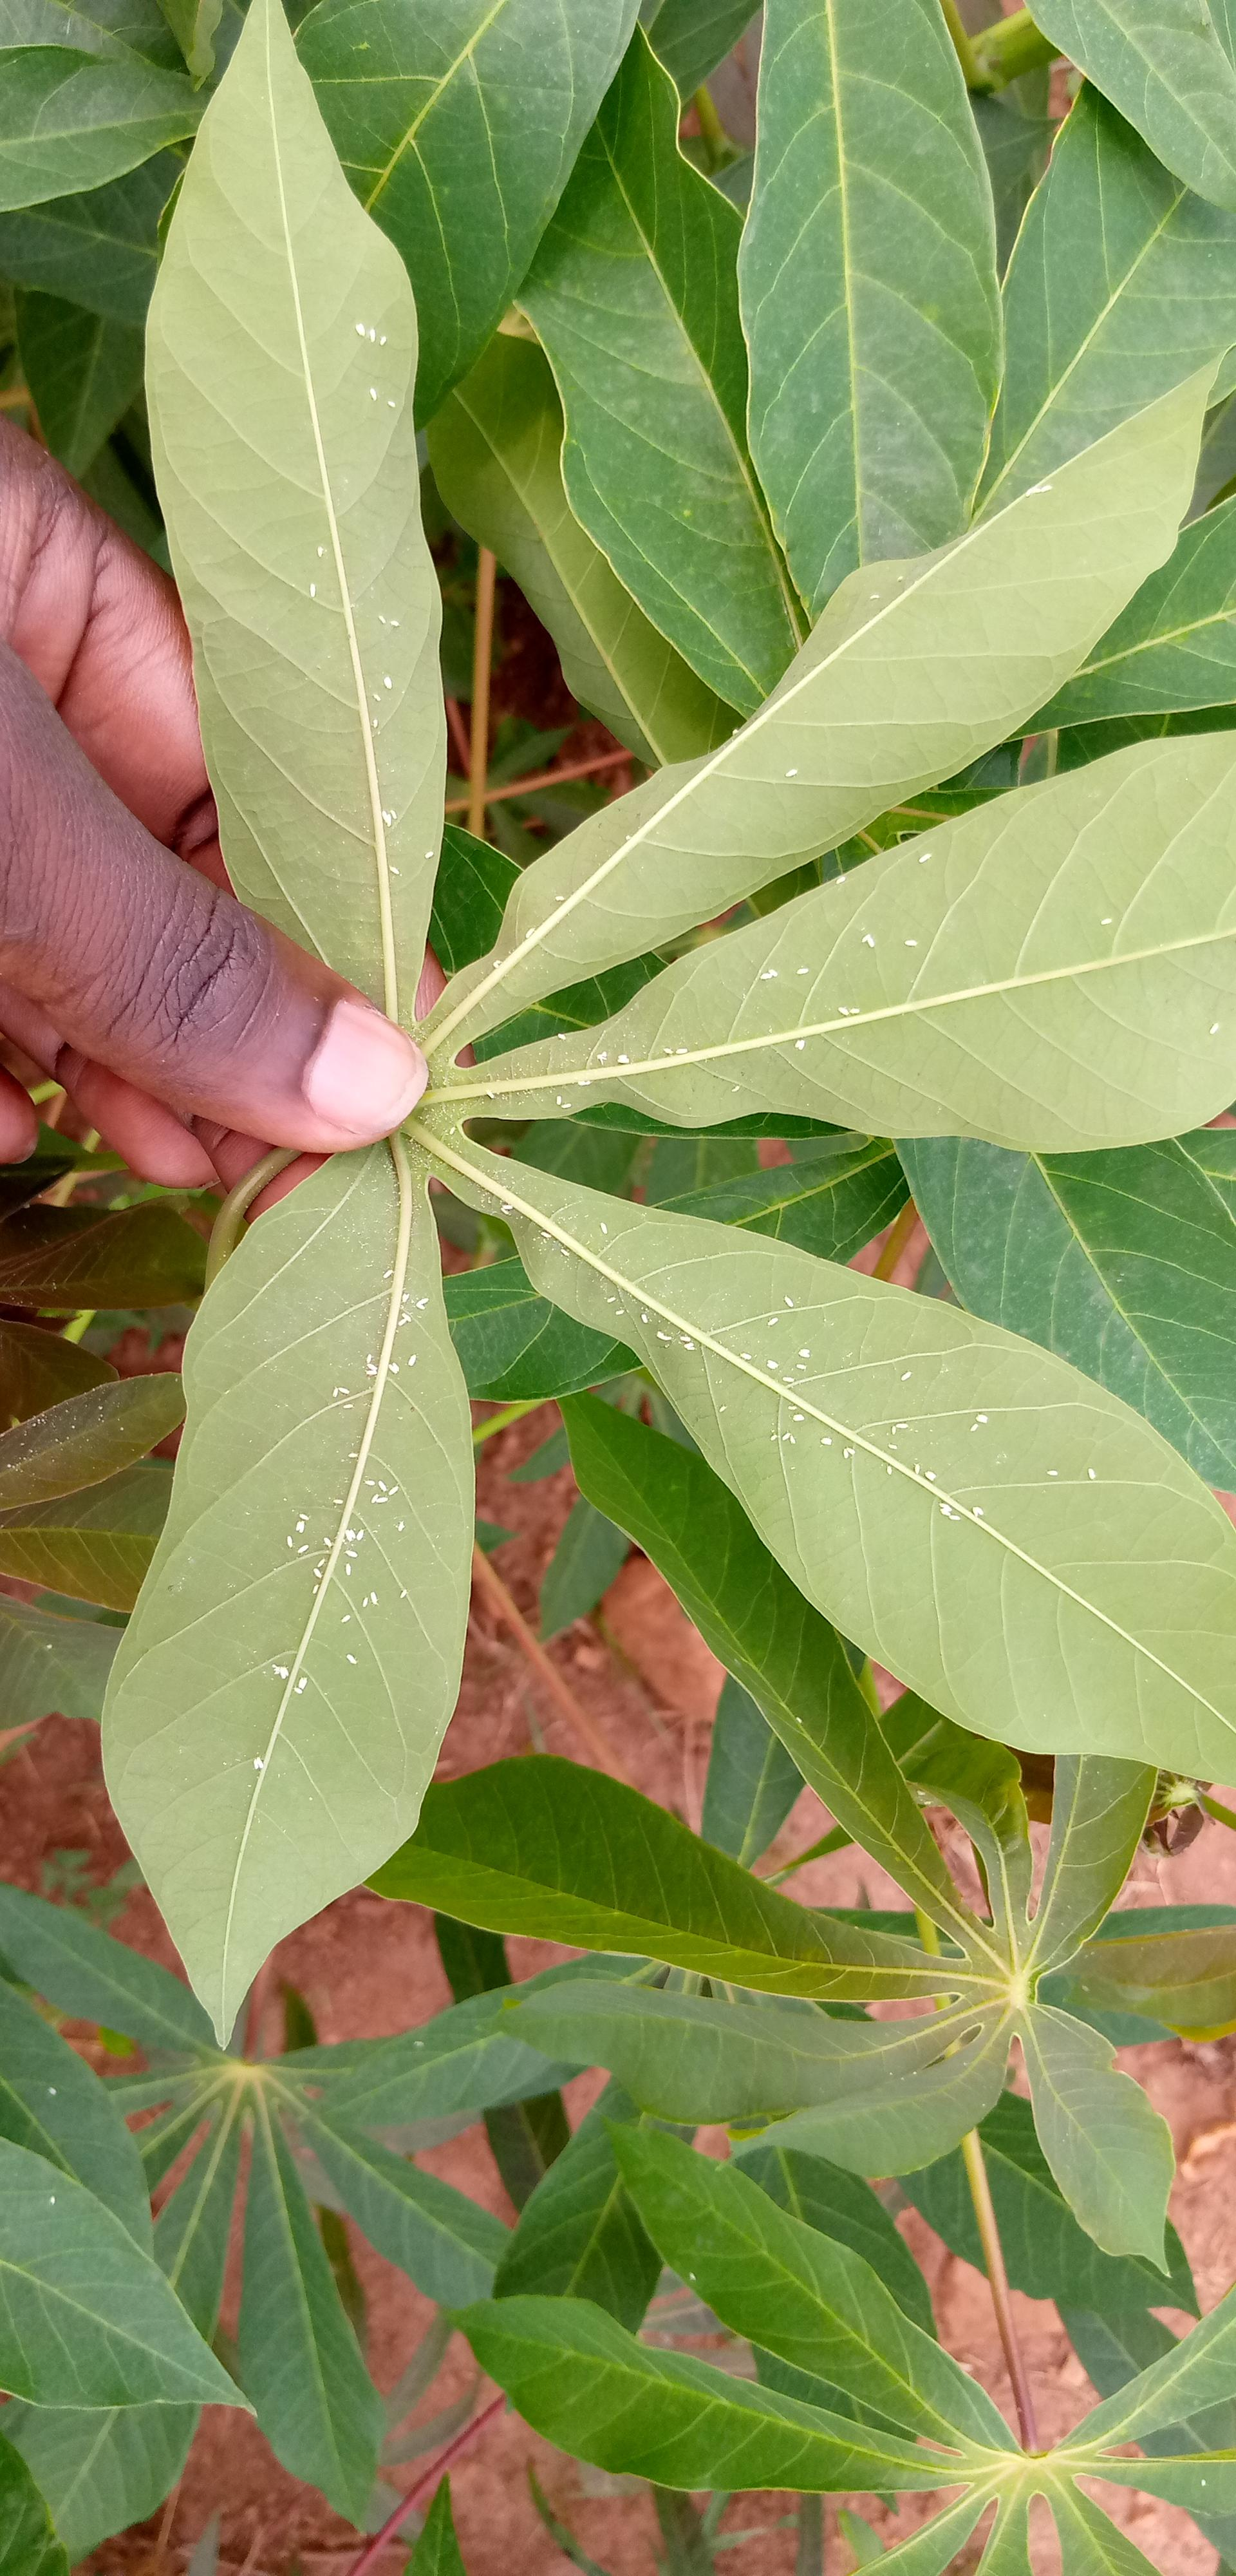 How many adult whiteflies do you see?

116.